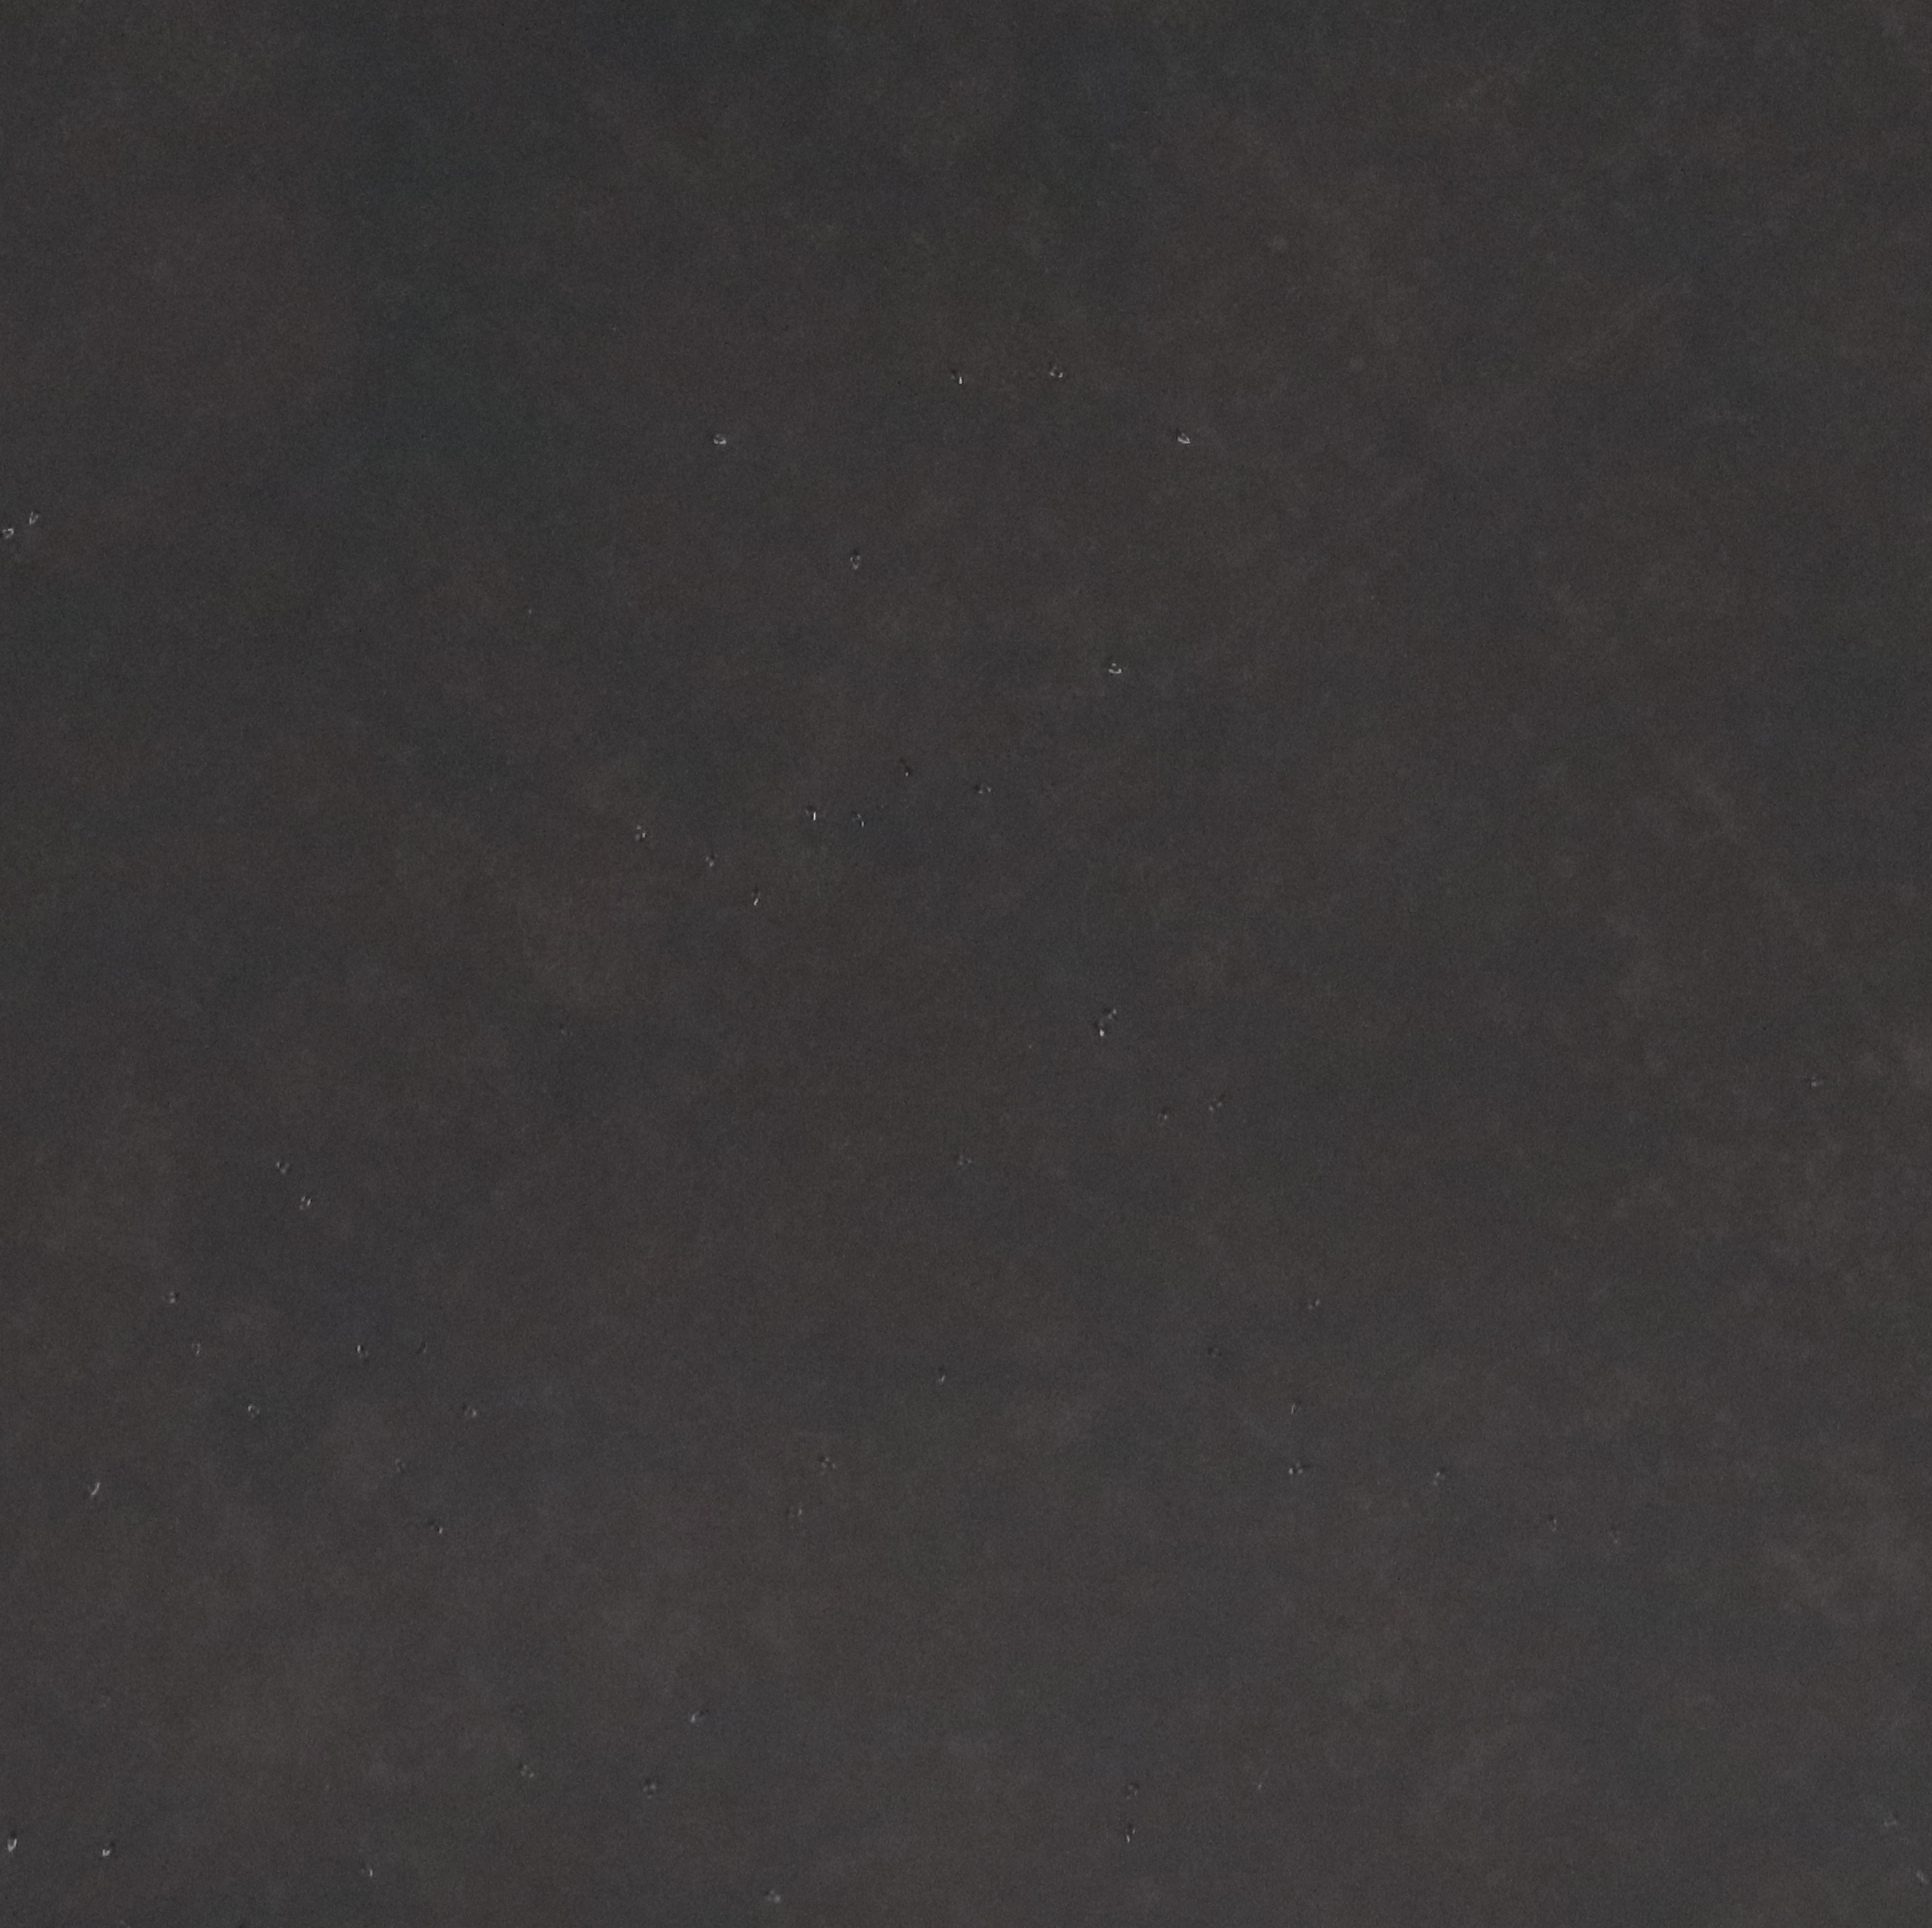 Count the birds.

53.